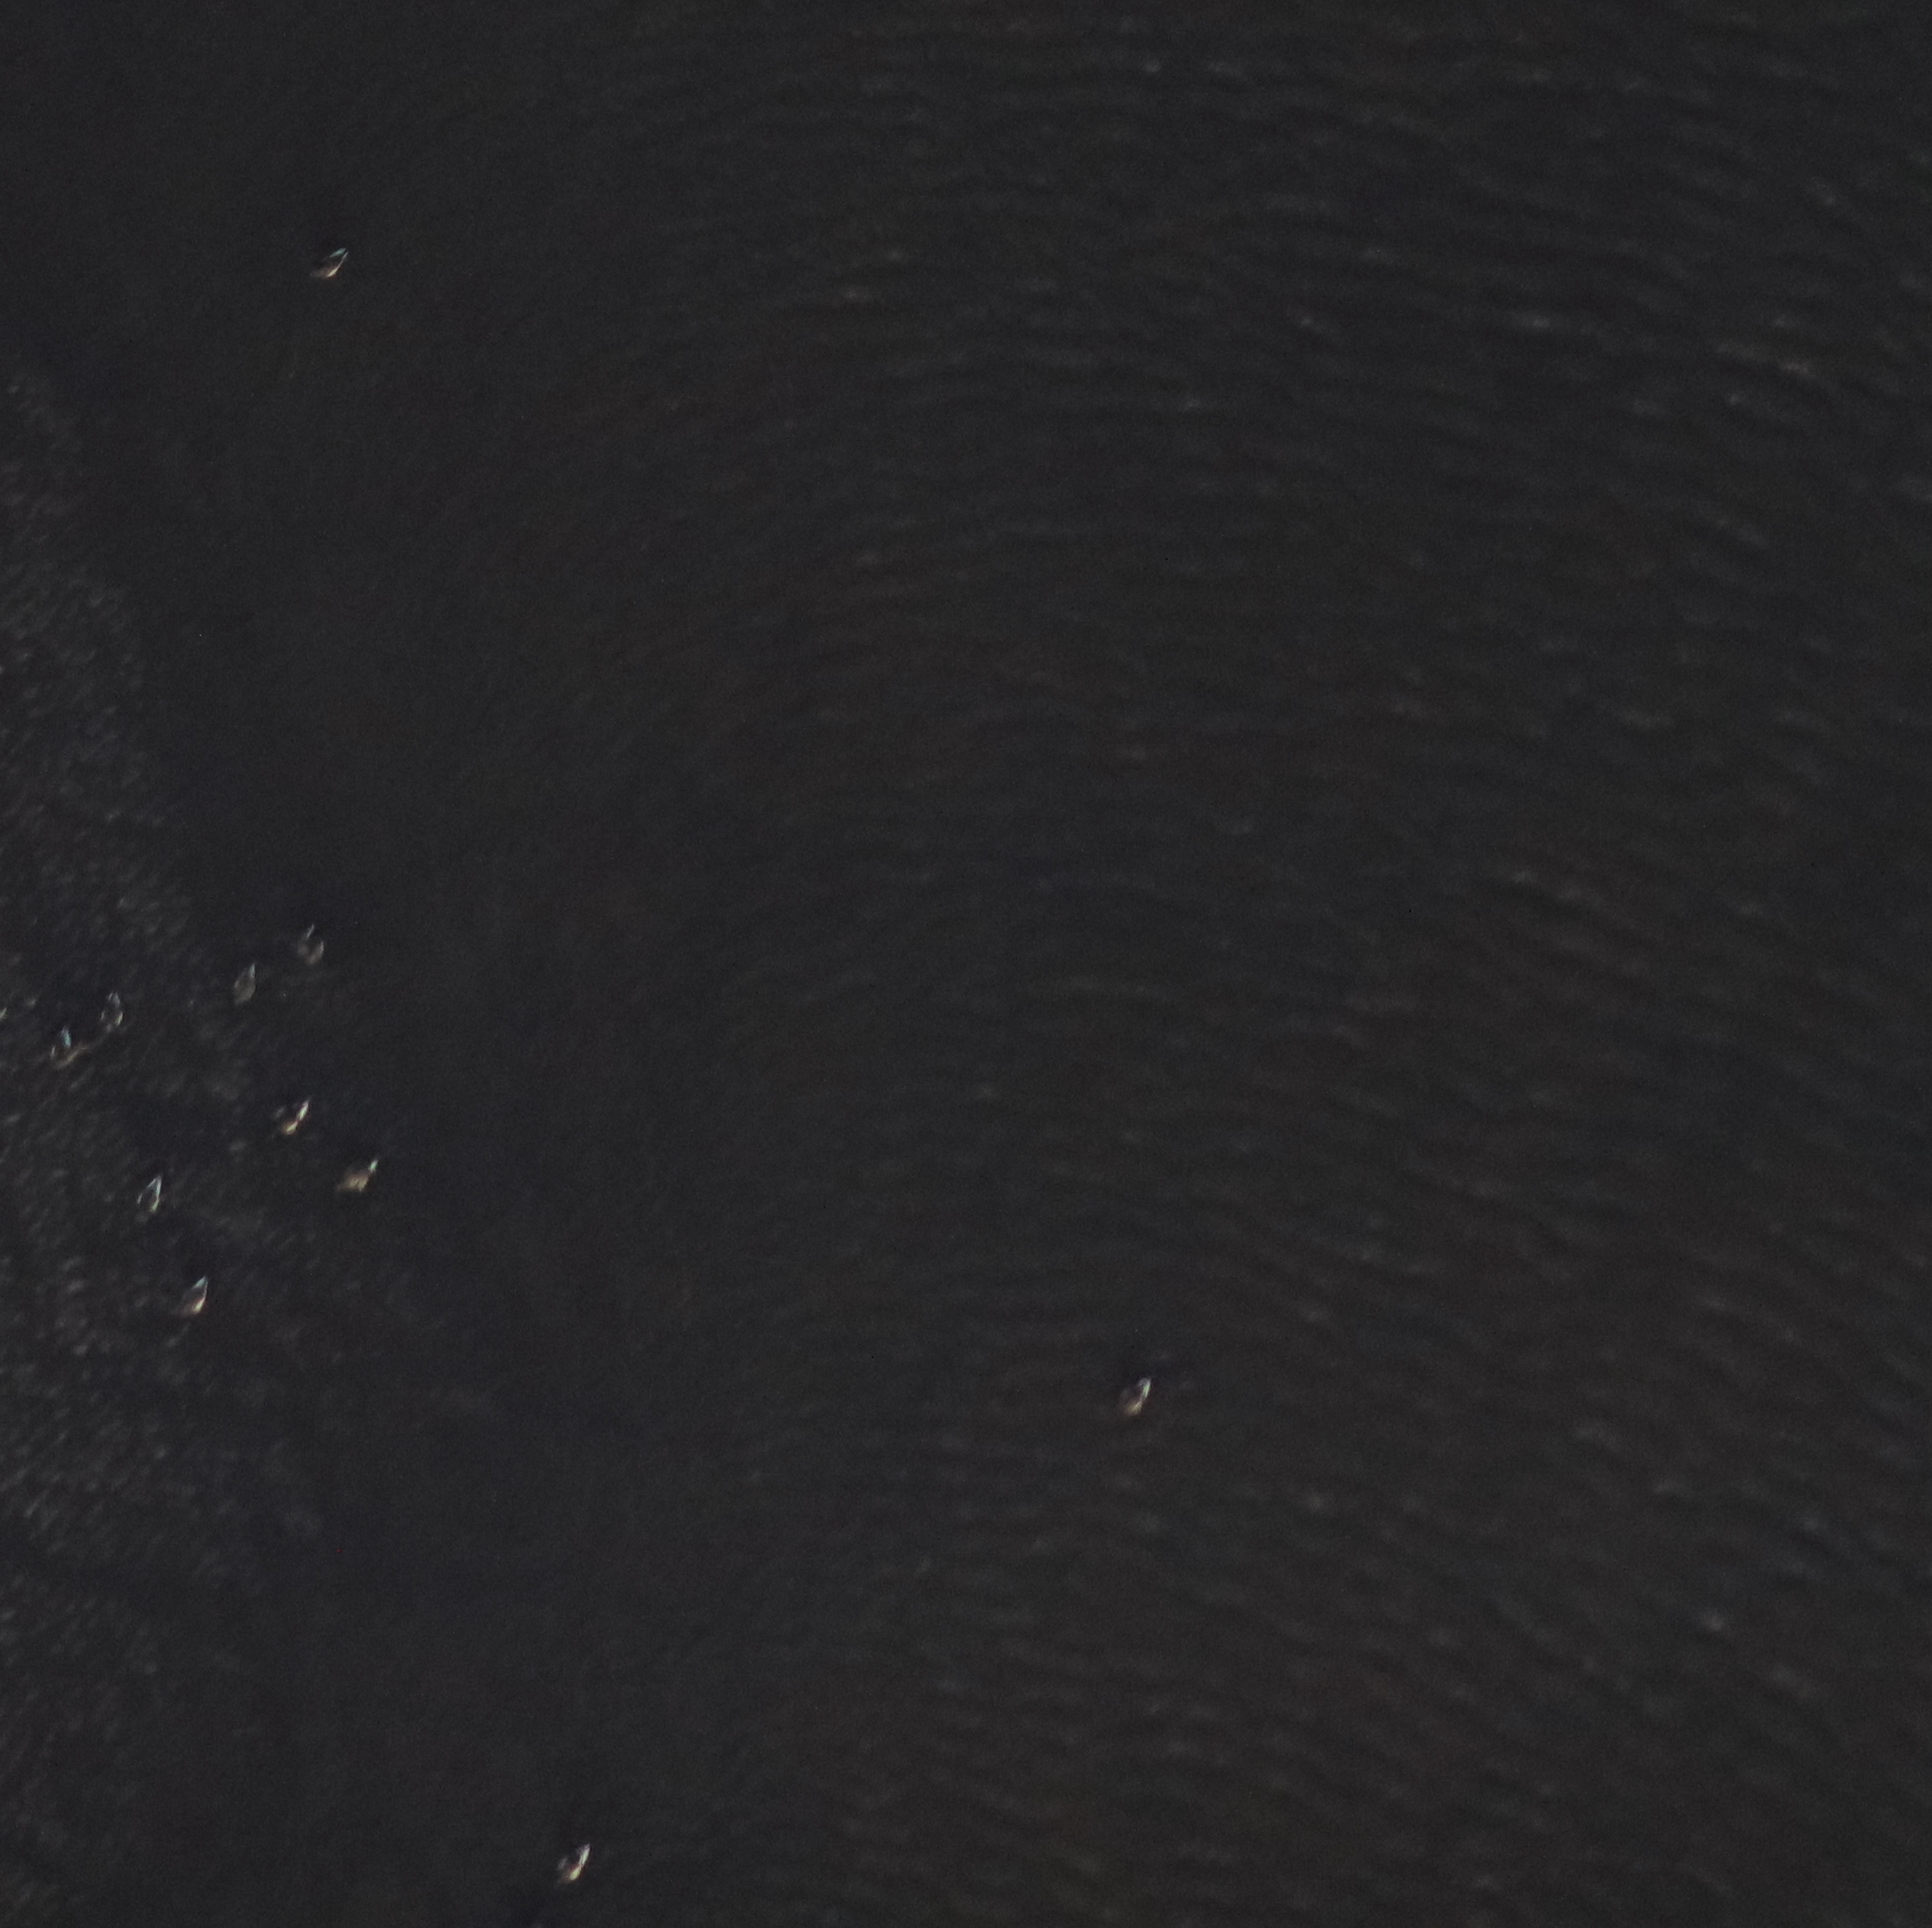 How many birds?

11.